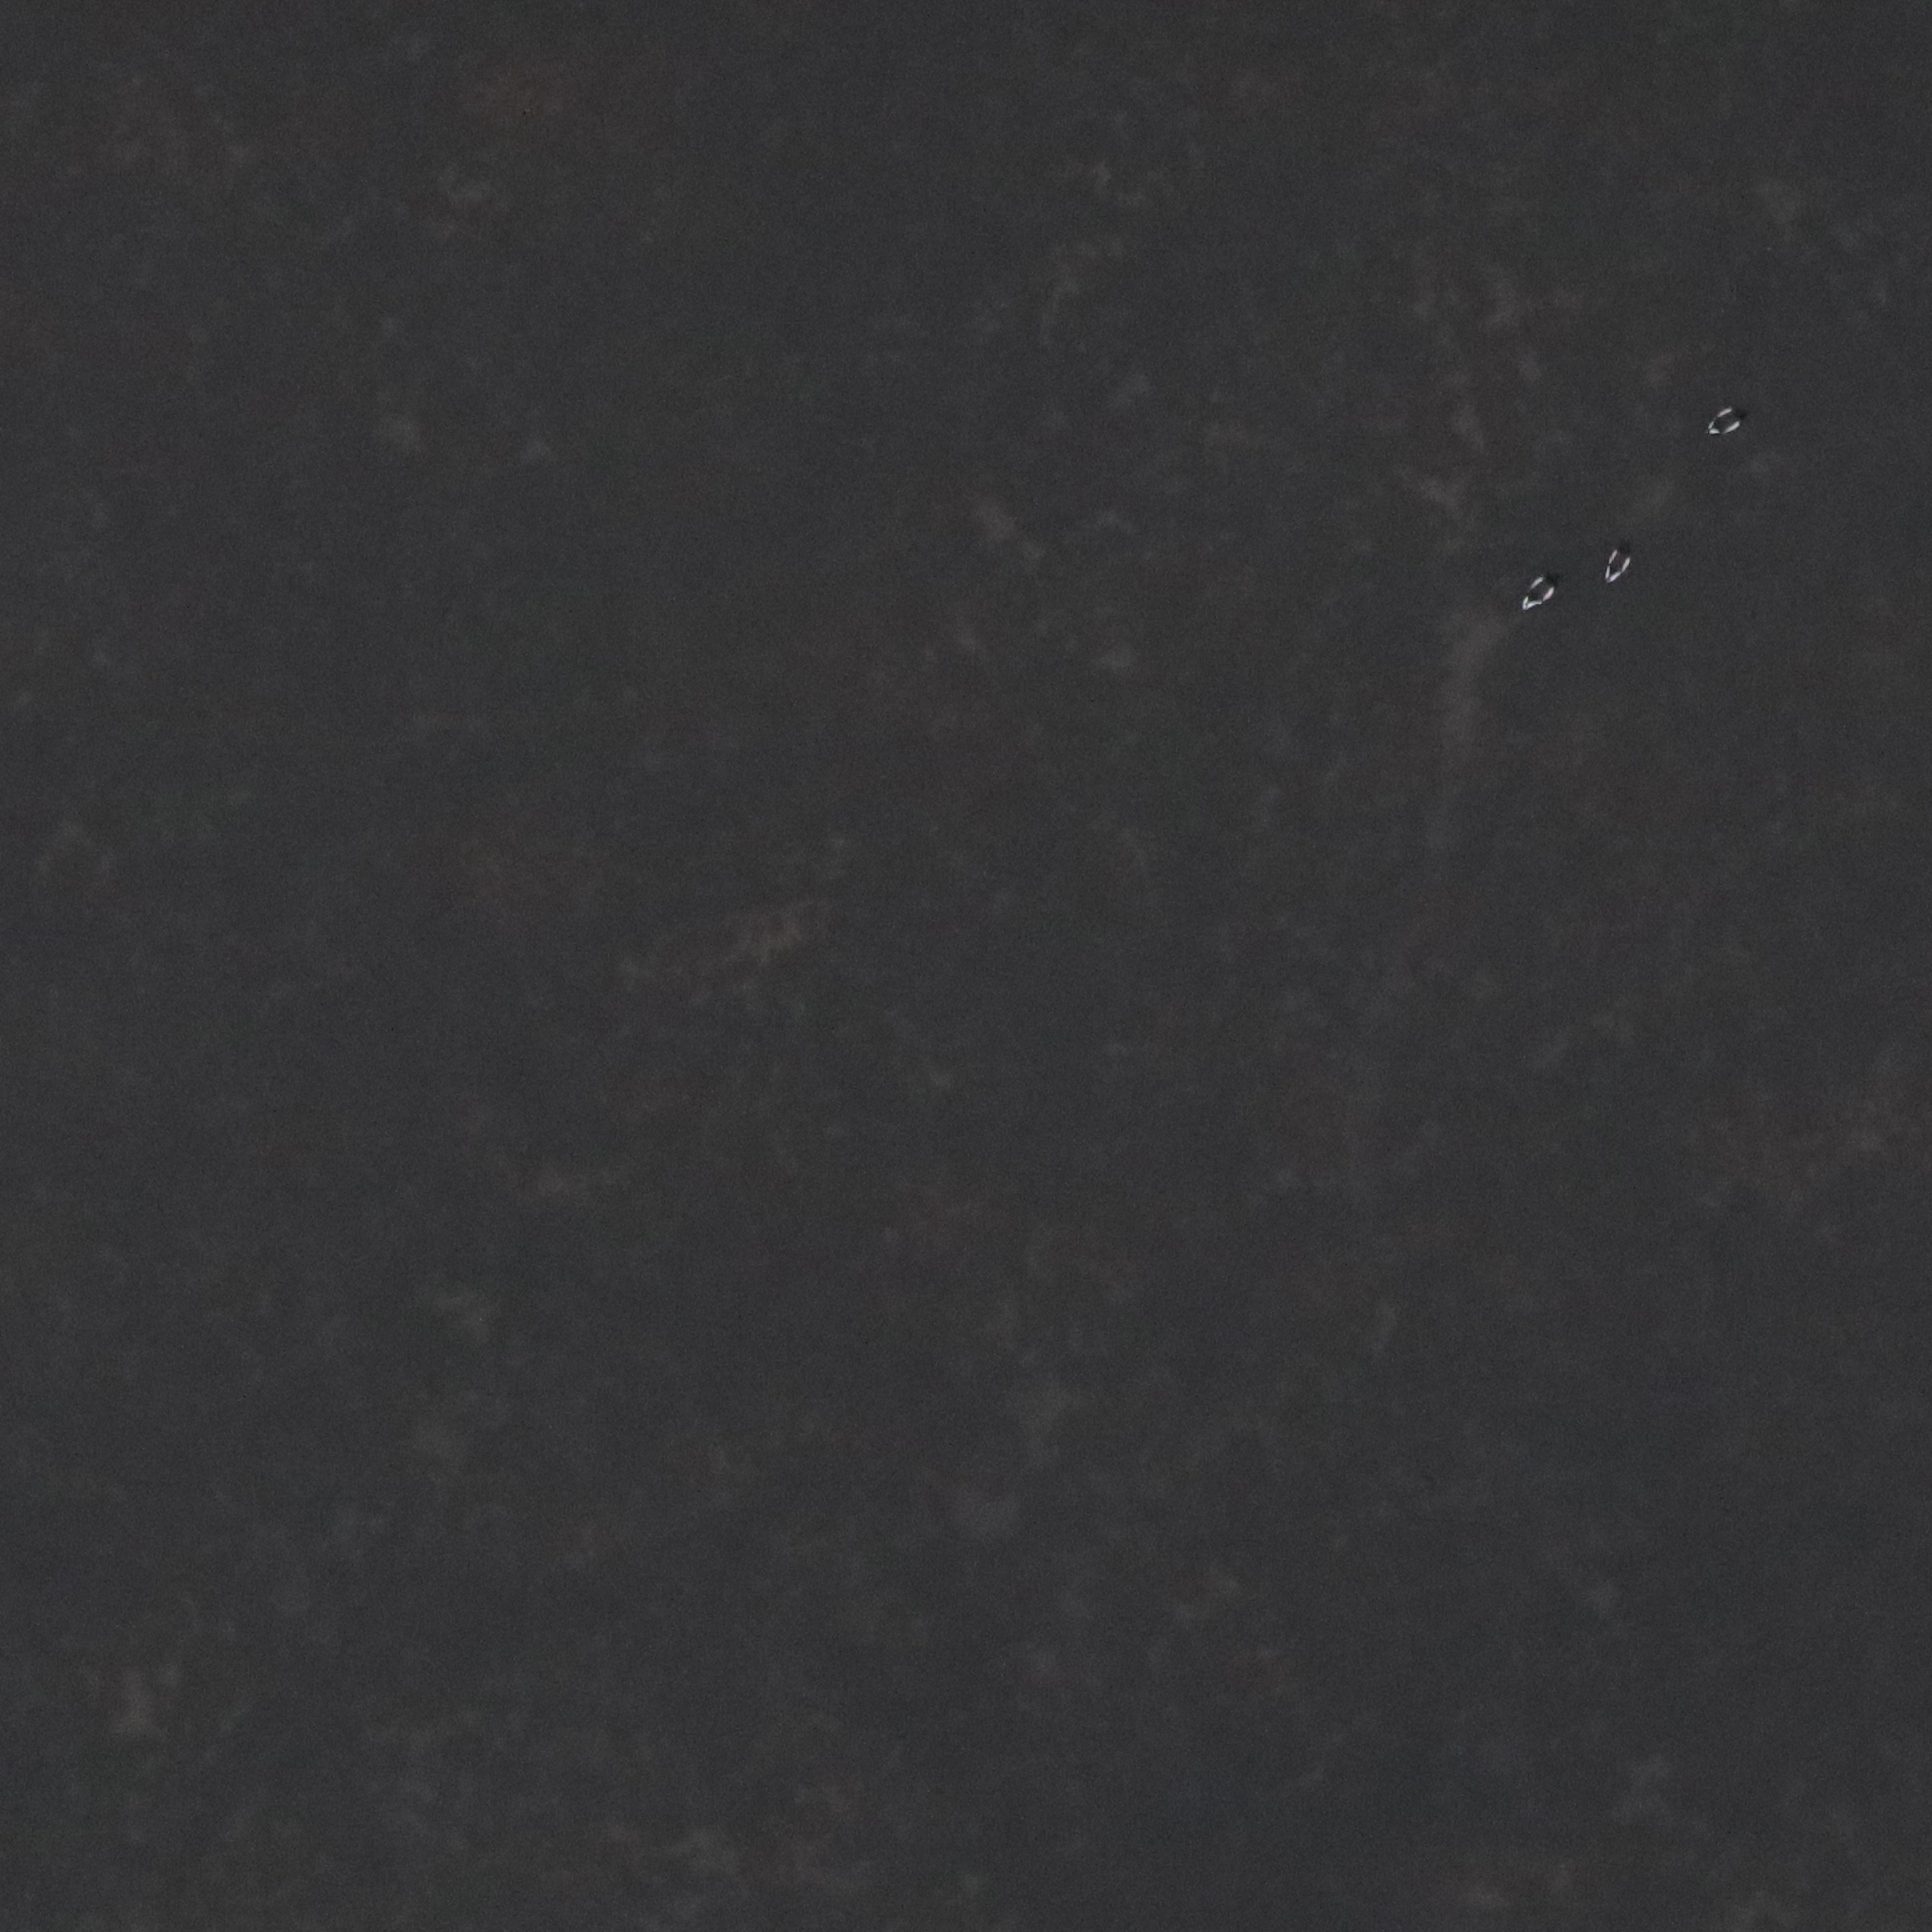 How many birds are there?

3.